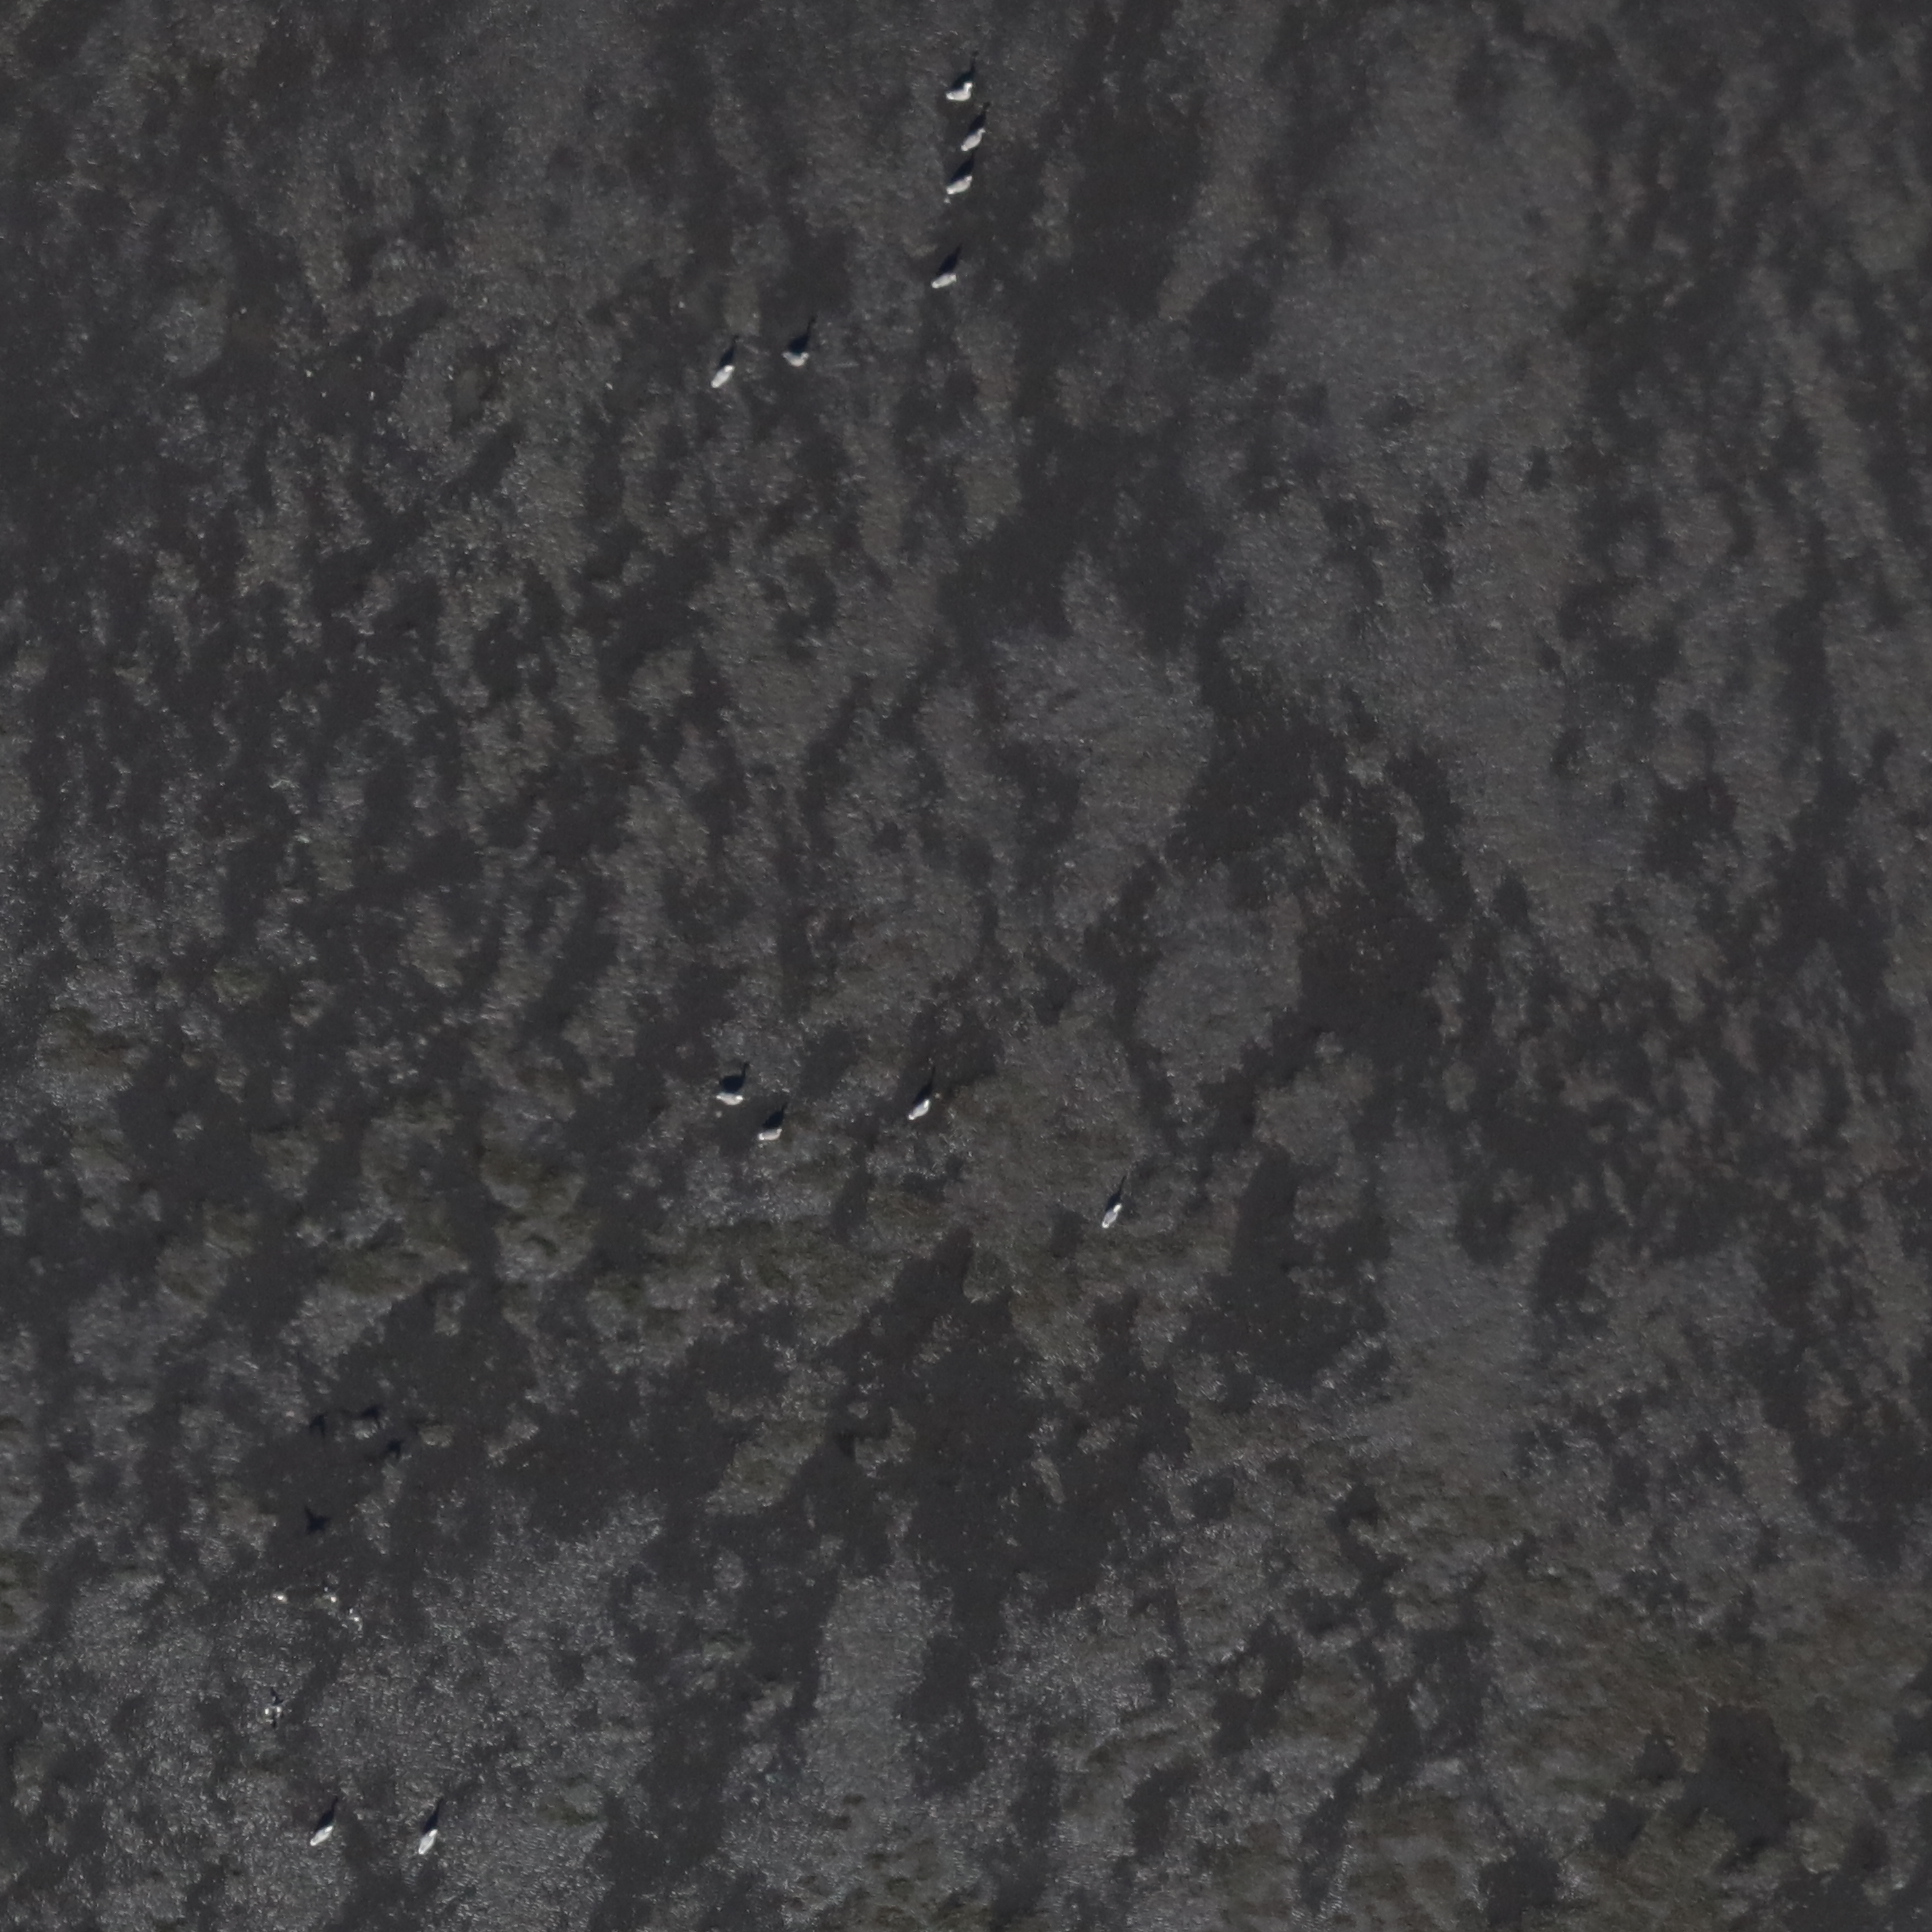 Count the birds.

16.